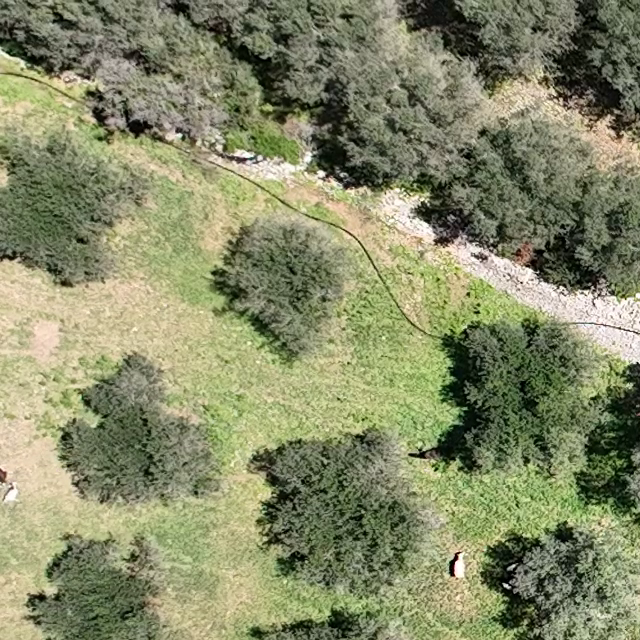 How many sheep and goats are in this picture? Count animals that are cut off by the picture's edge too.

3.